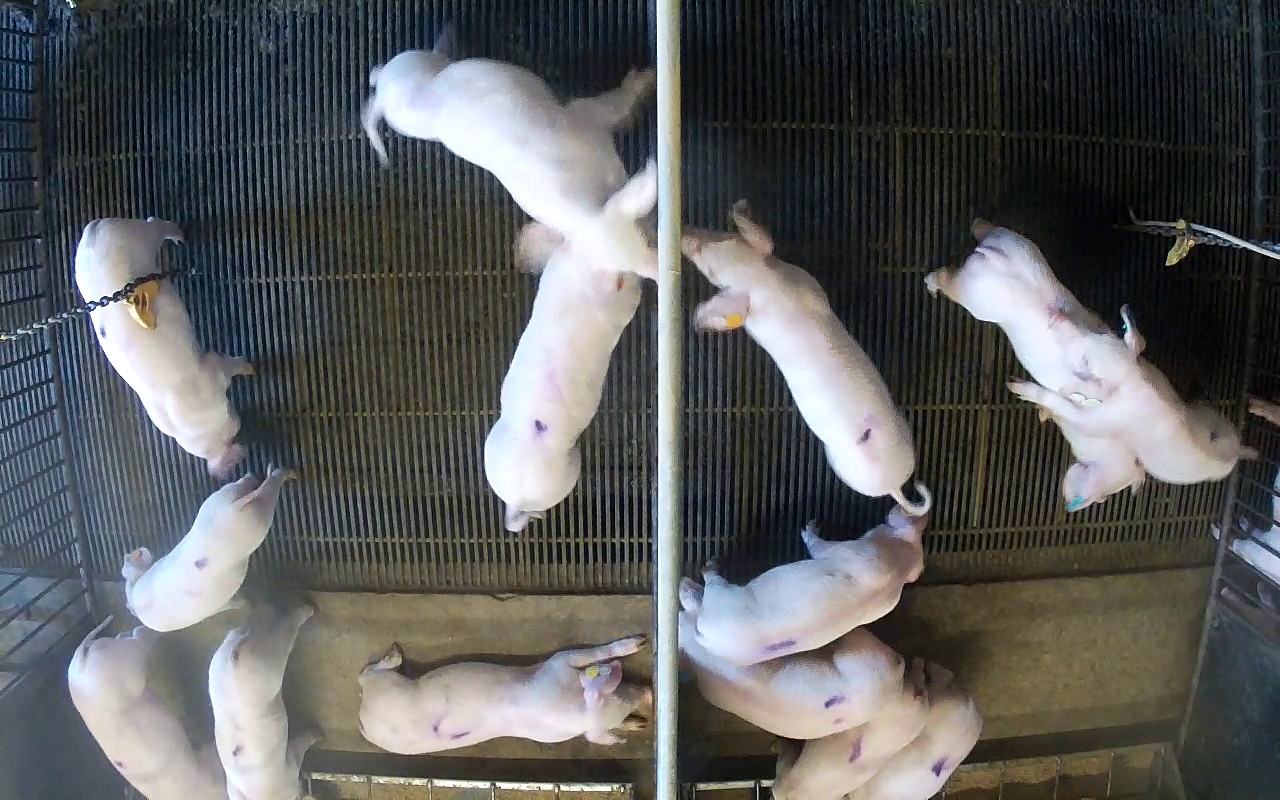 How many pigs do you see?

14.